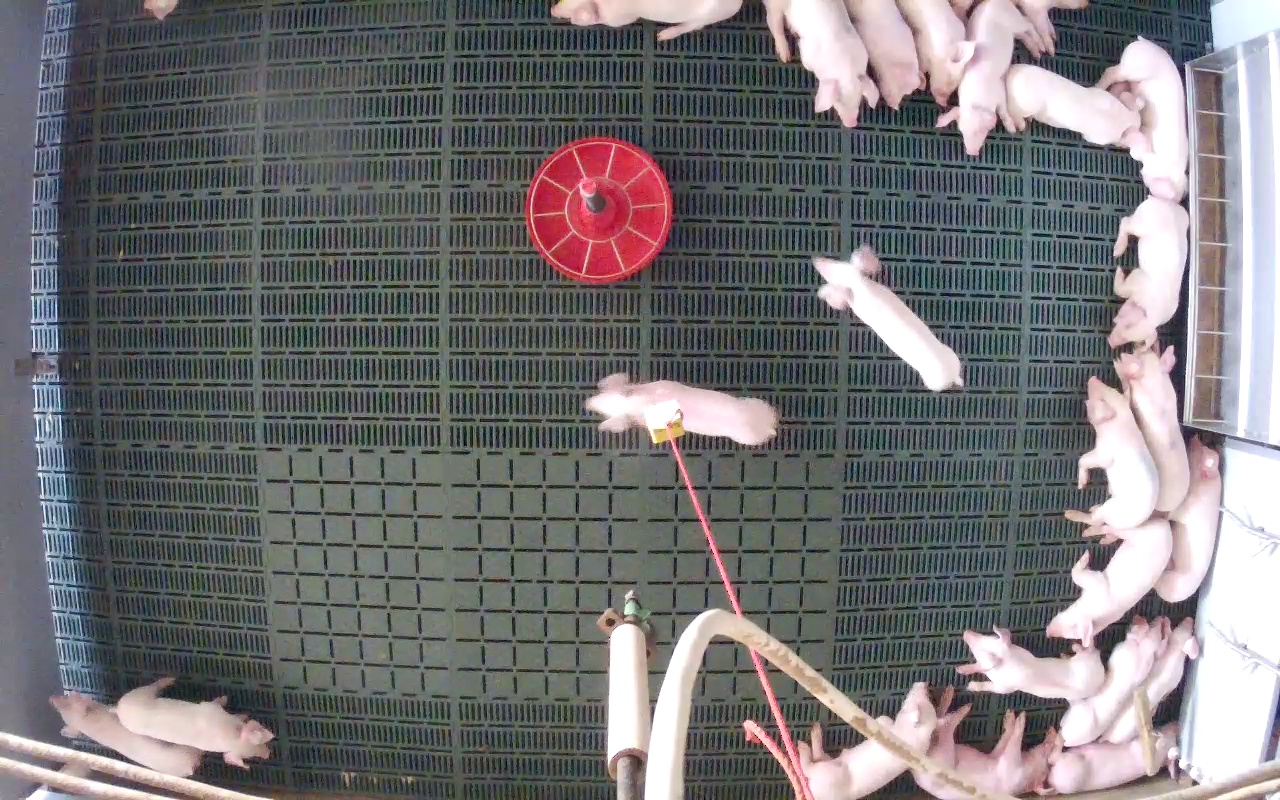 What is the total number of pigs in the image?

23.